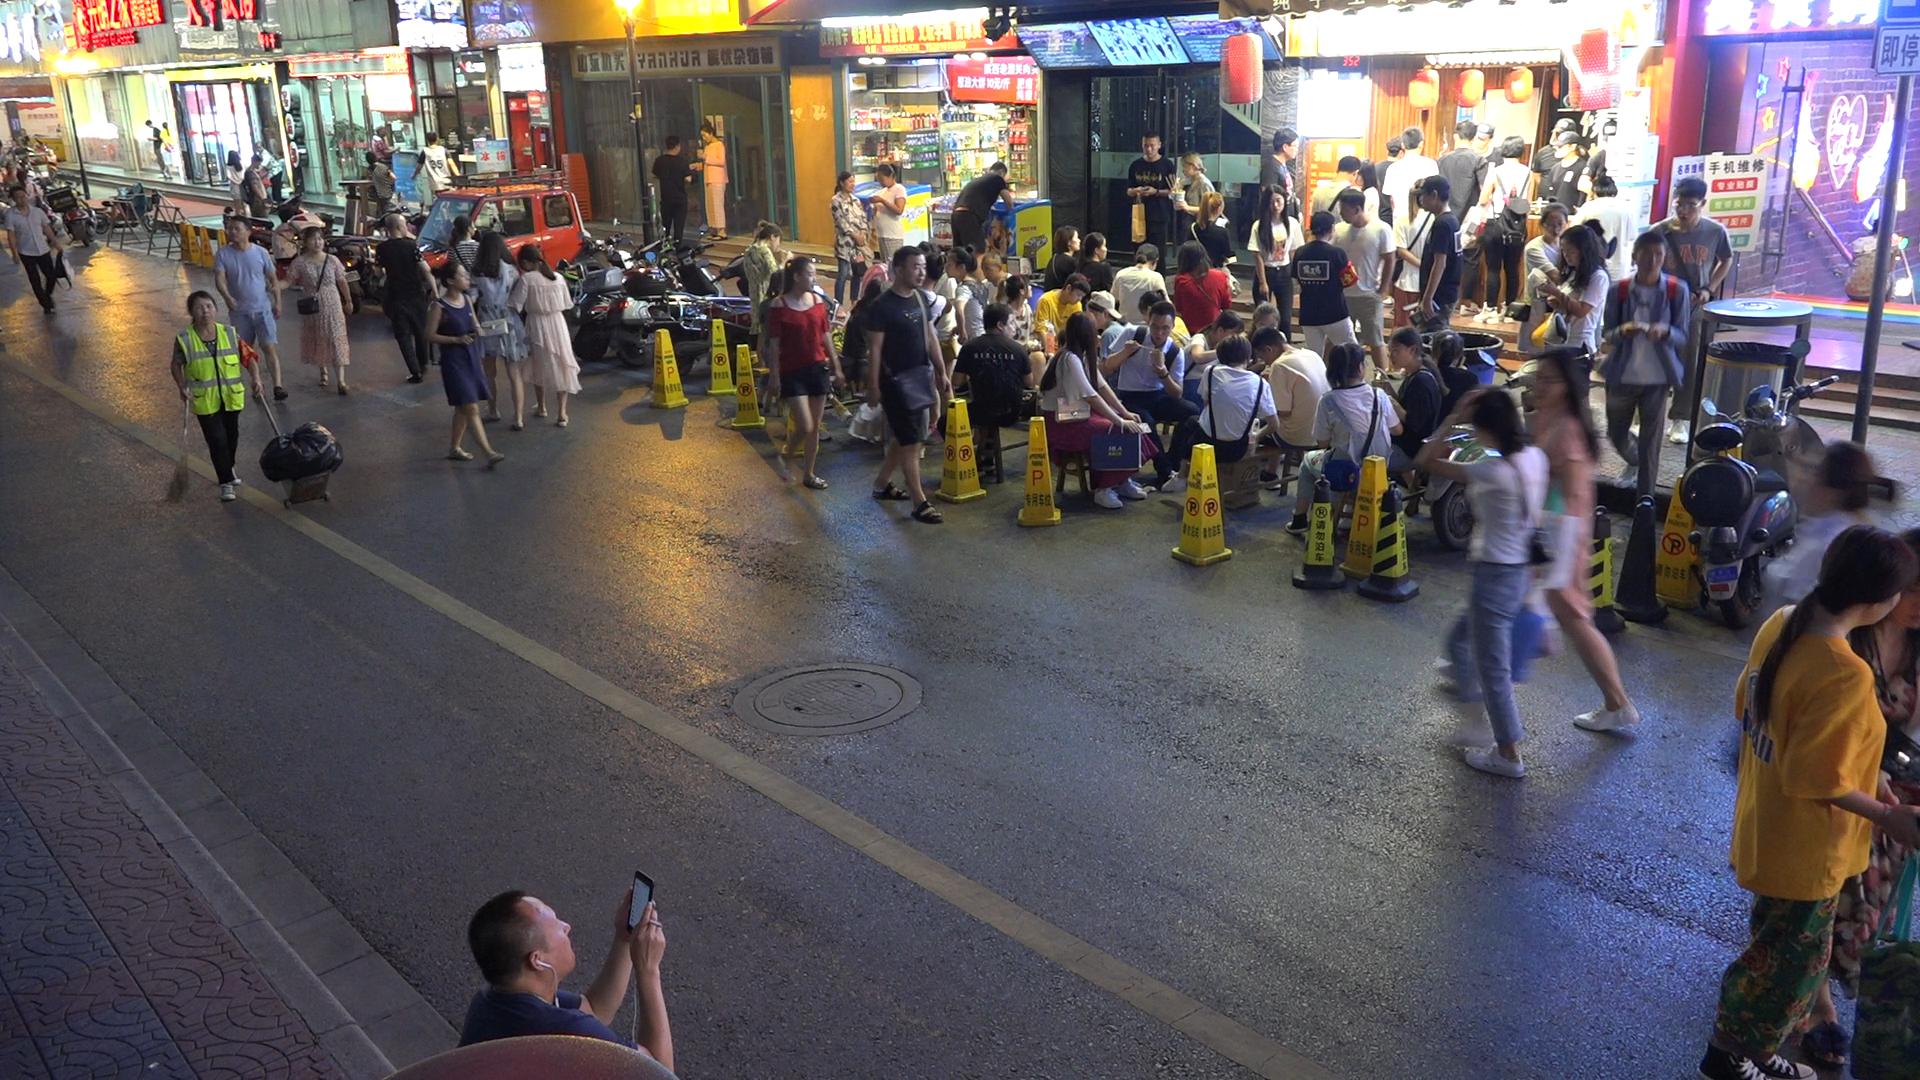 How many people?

86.